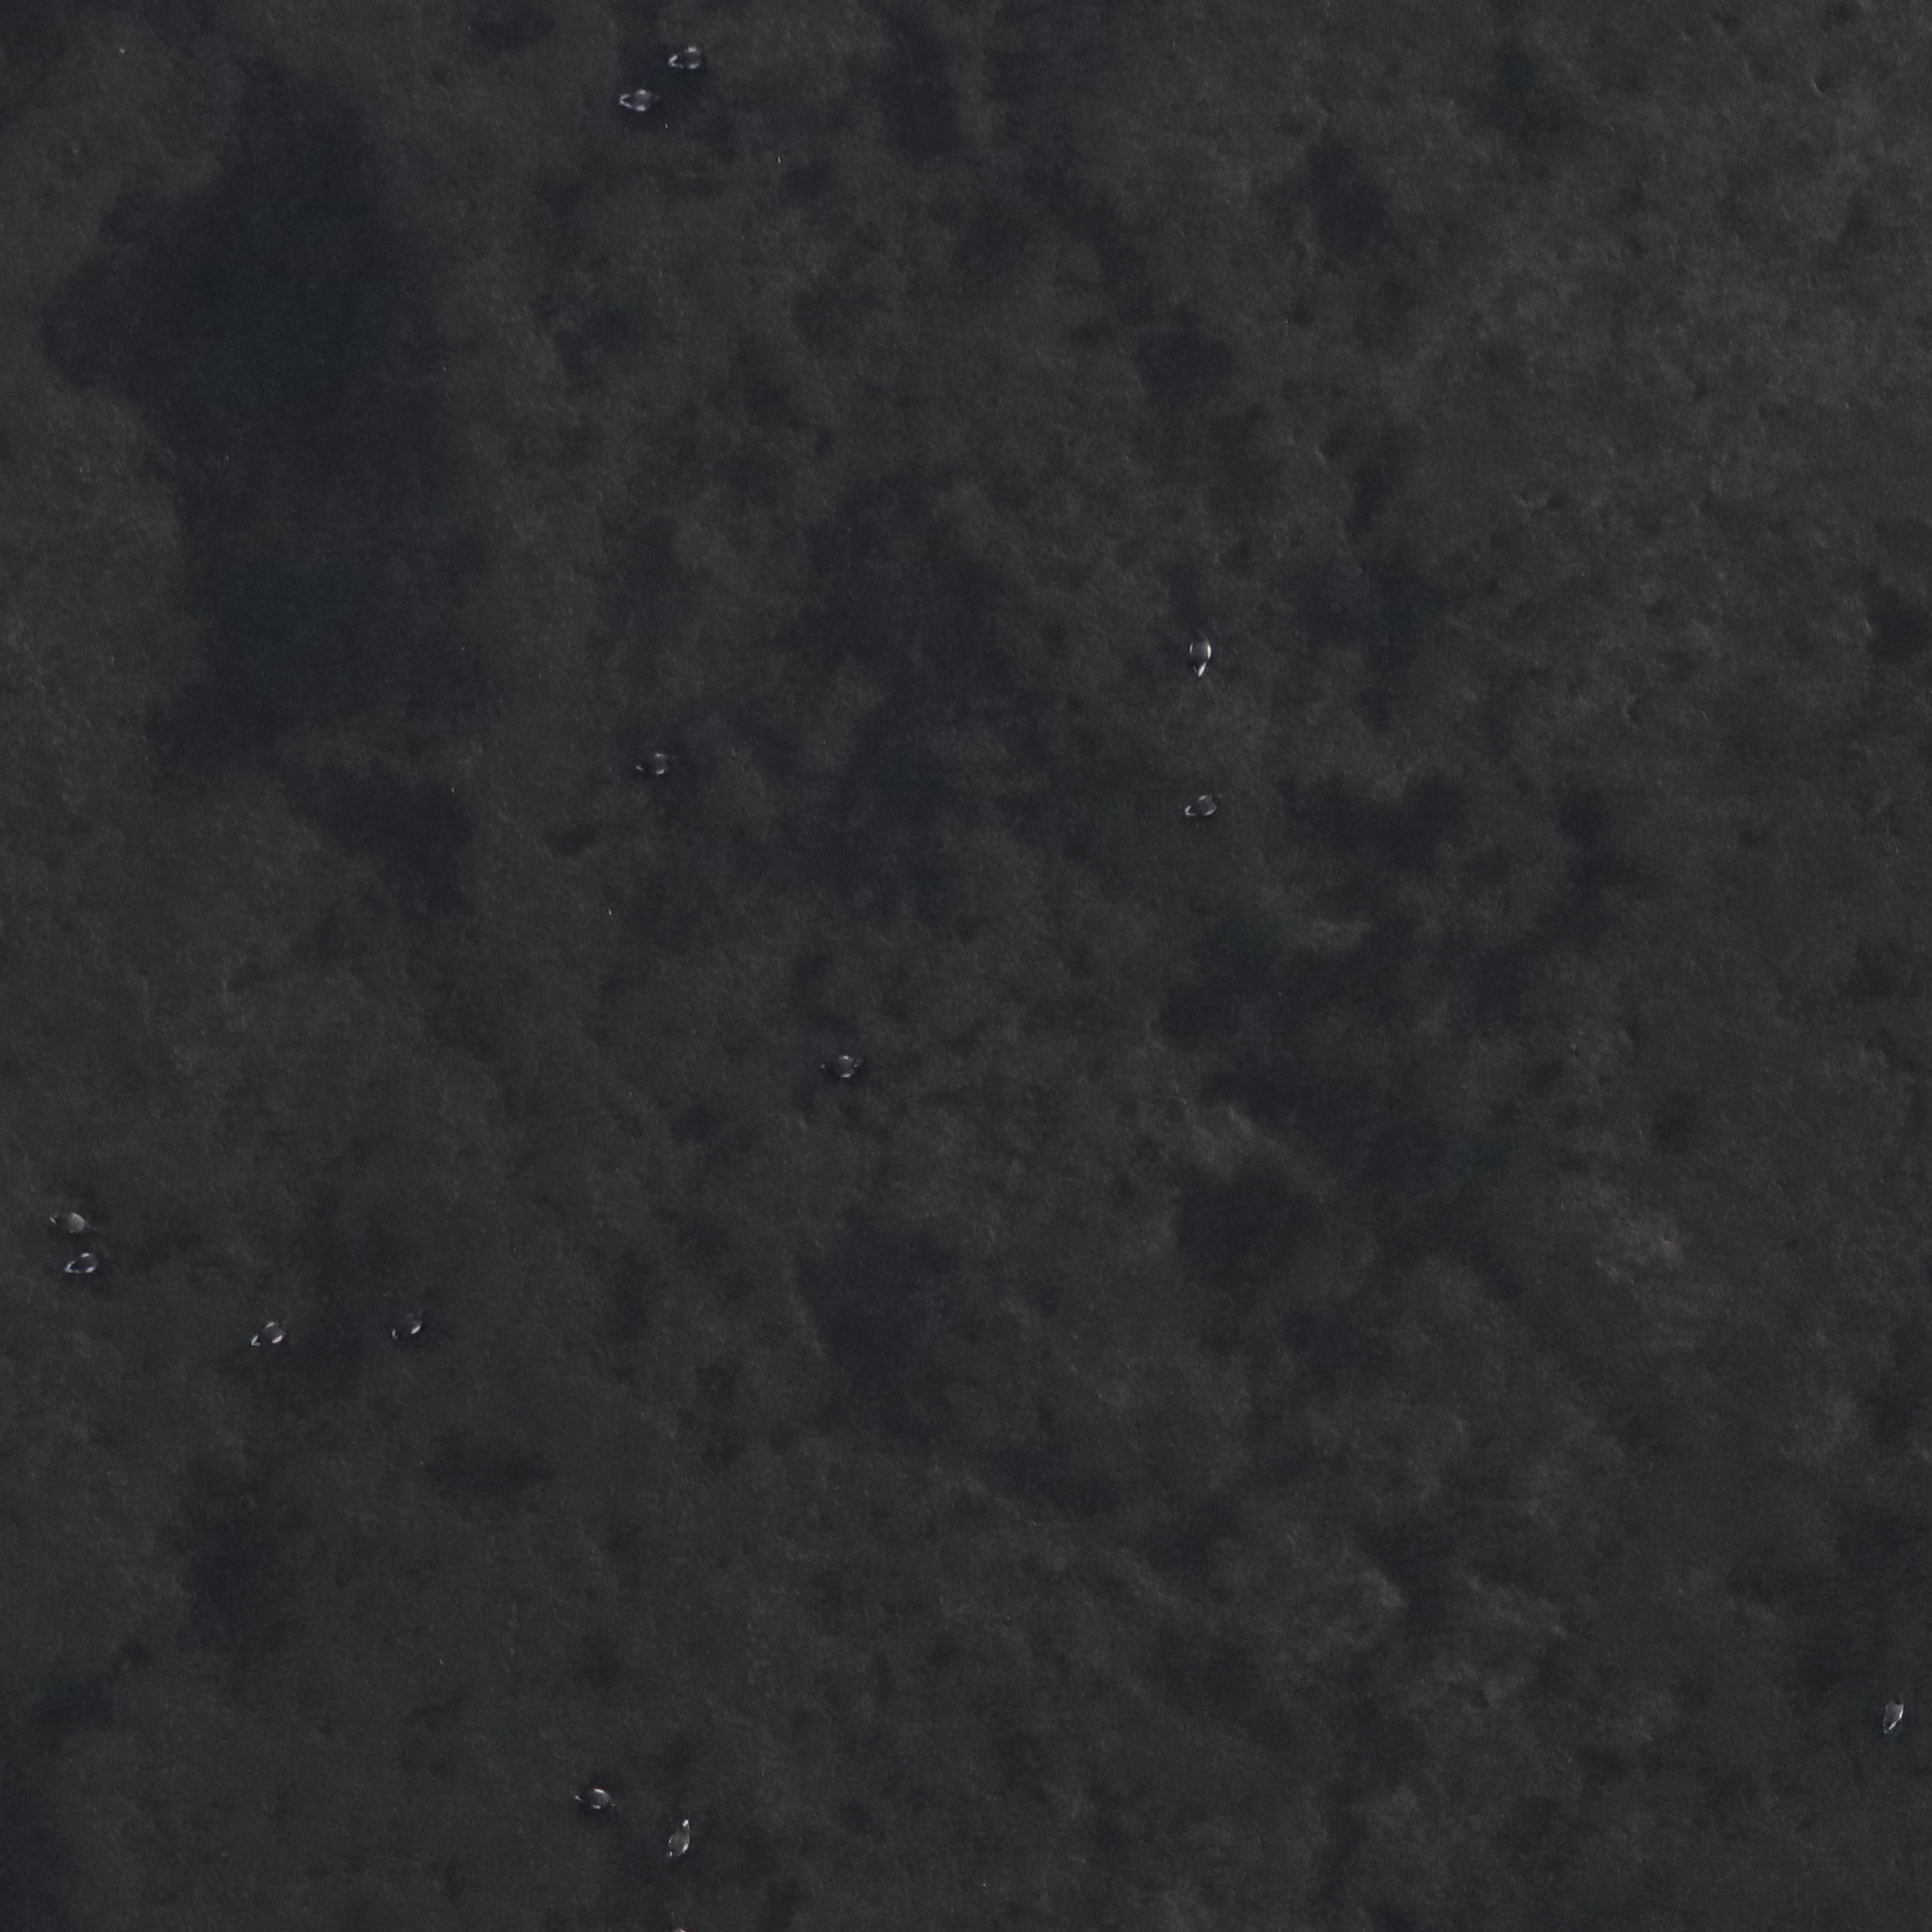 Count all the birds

13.